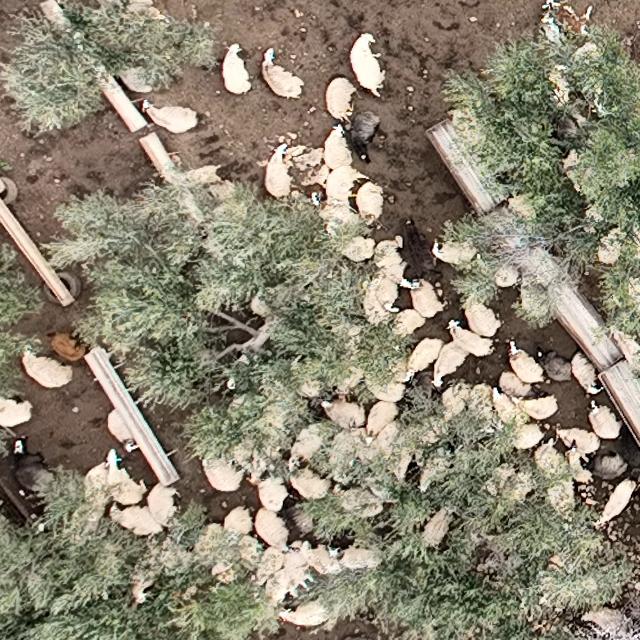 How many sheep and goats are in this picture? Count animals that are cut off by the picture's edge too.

100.